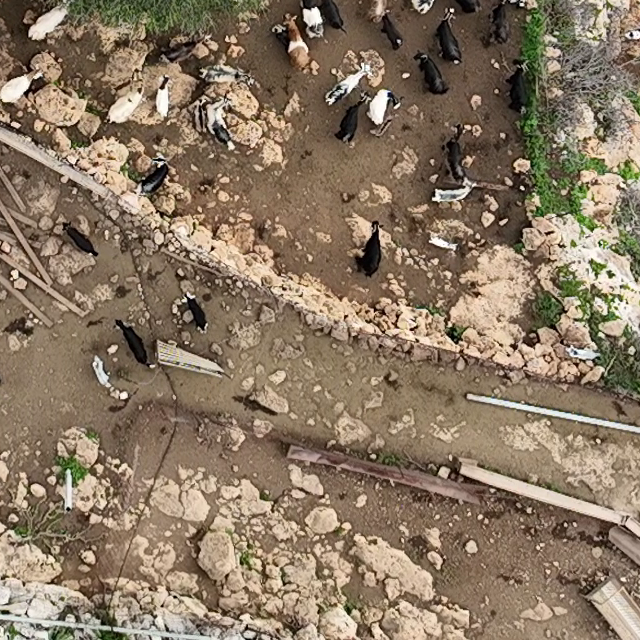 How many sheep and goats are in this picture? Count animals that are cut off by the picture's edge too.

33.